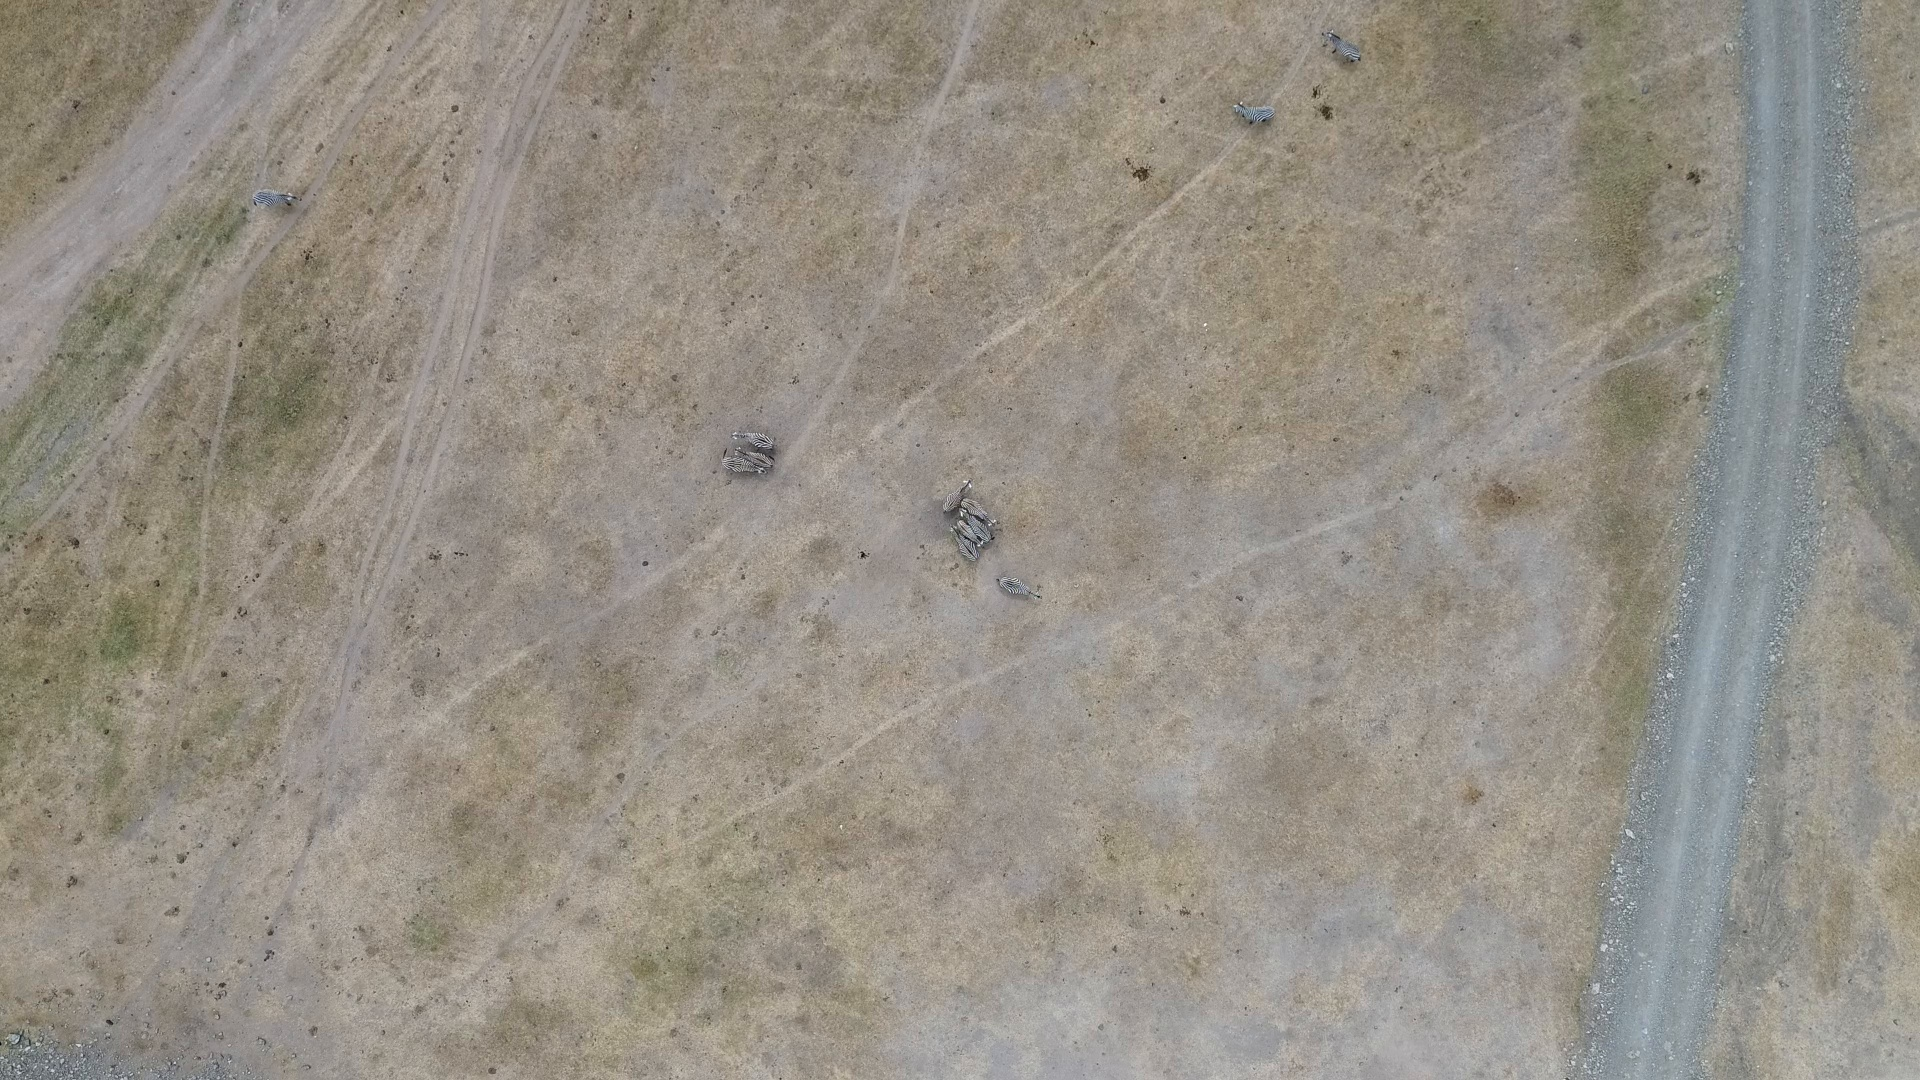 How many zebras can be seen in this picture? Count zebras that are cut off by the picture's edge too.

13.